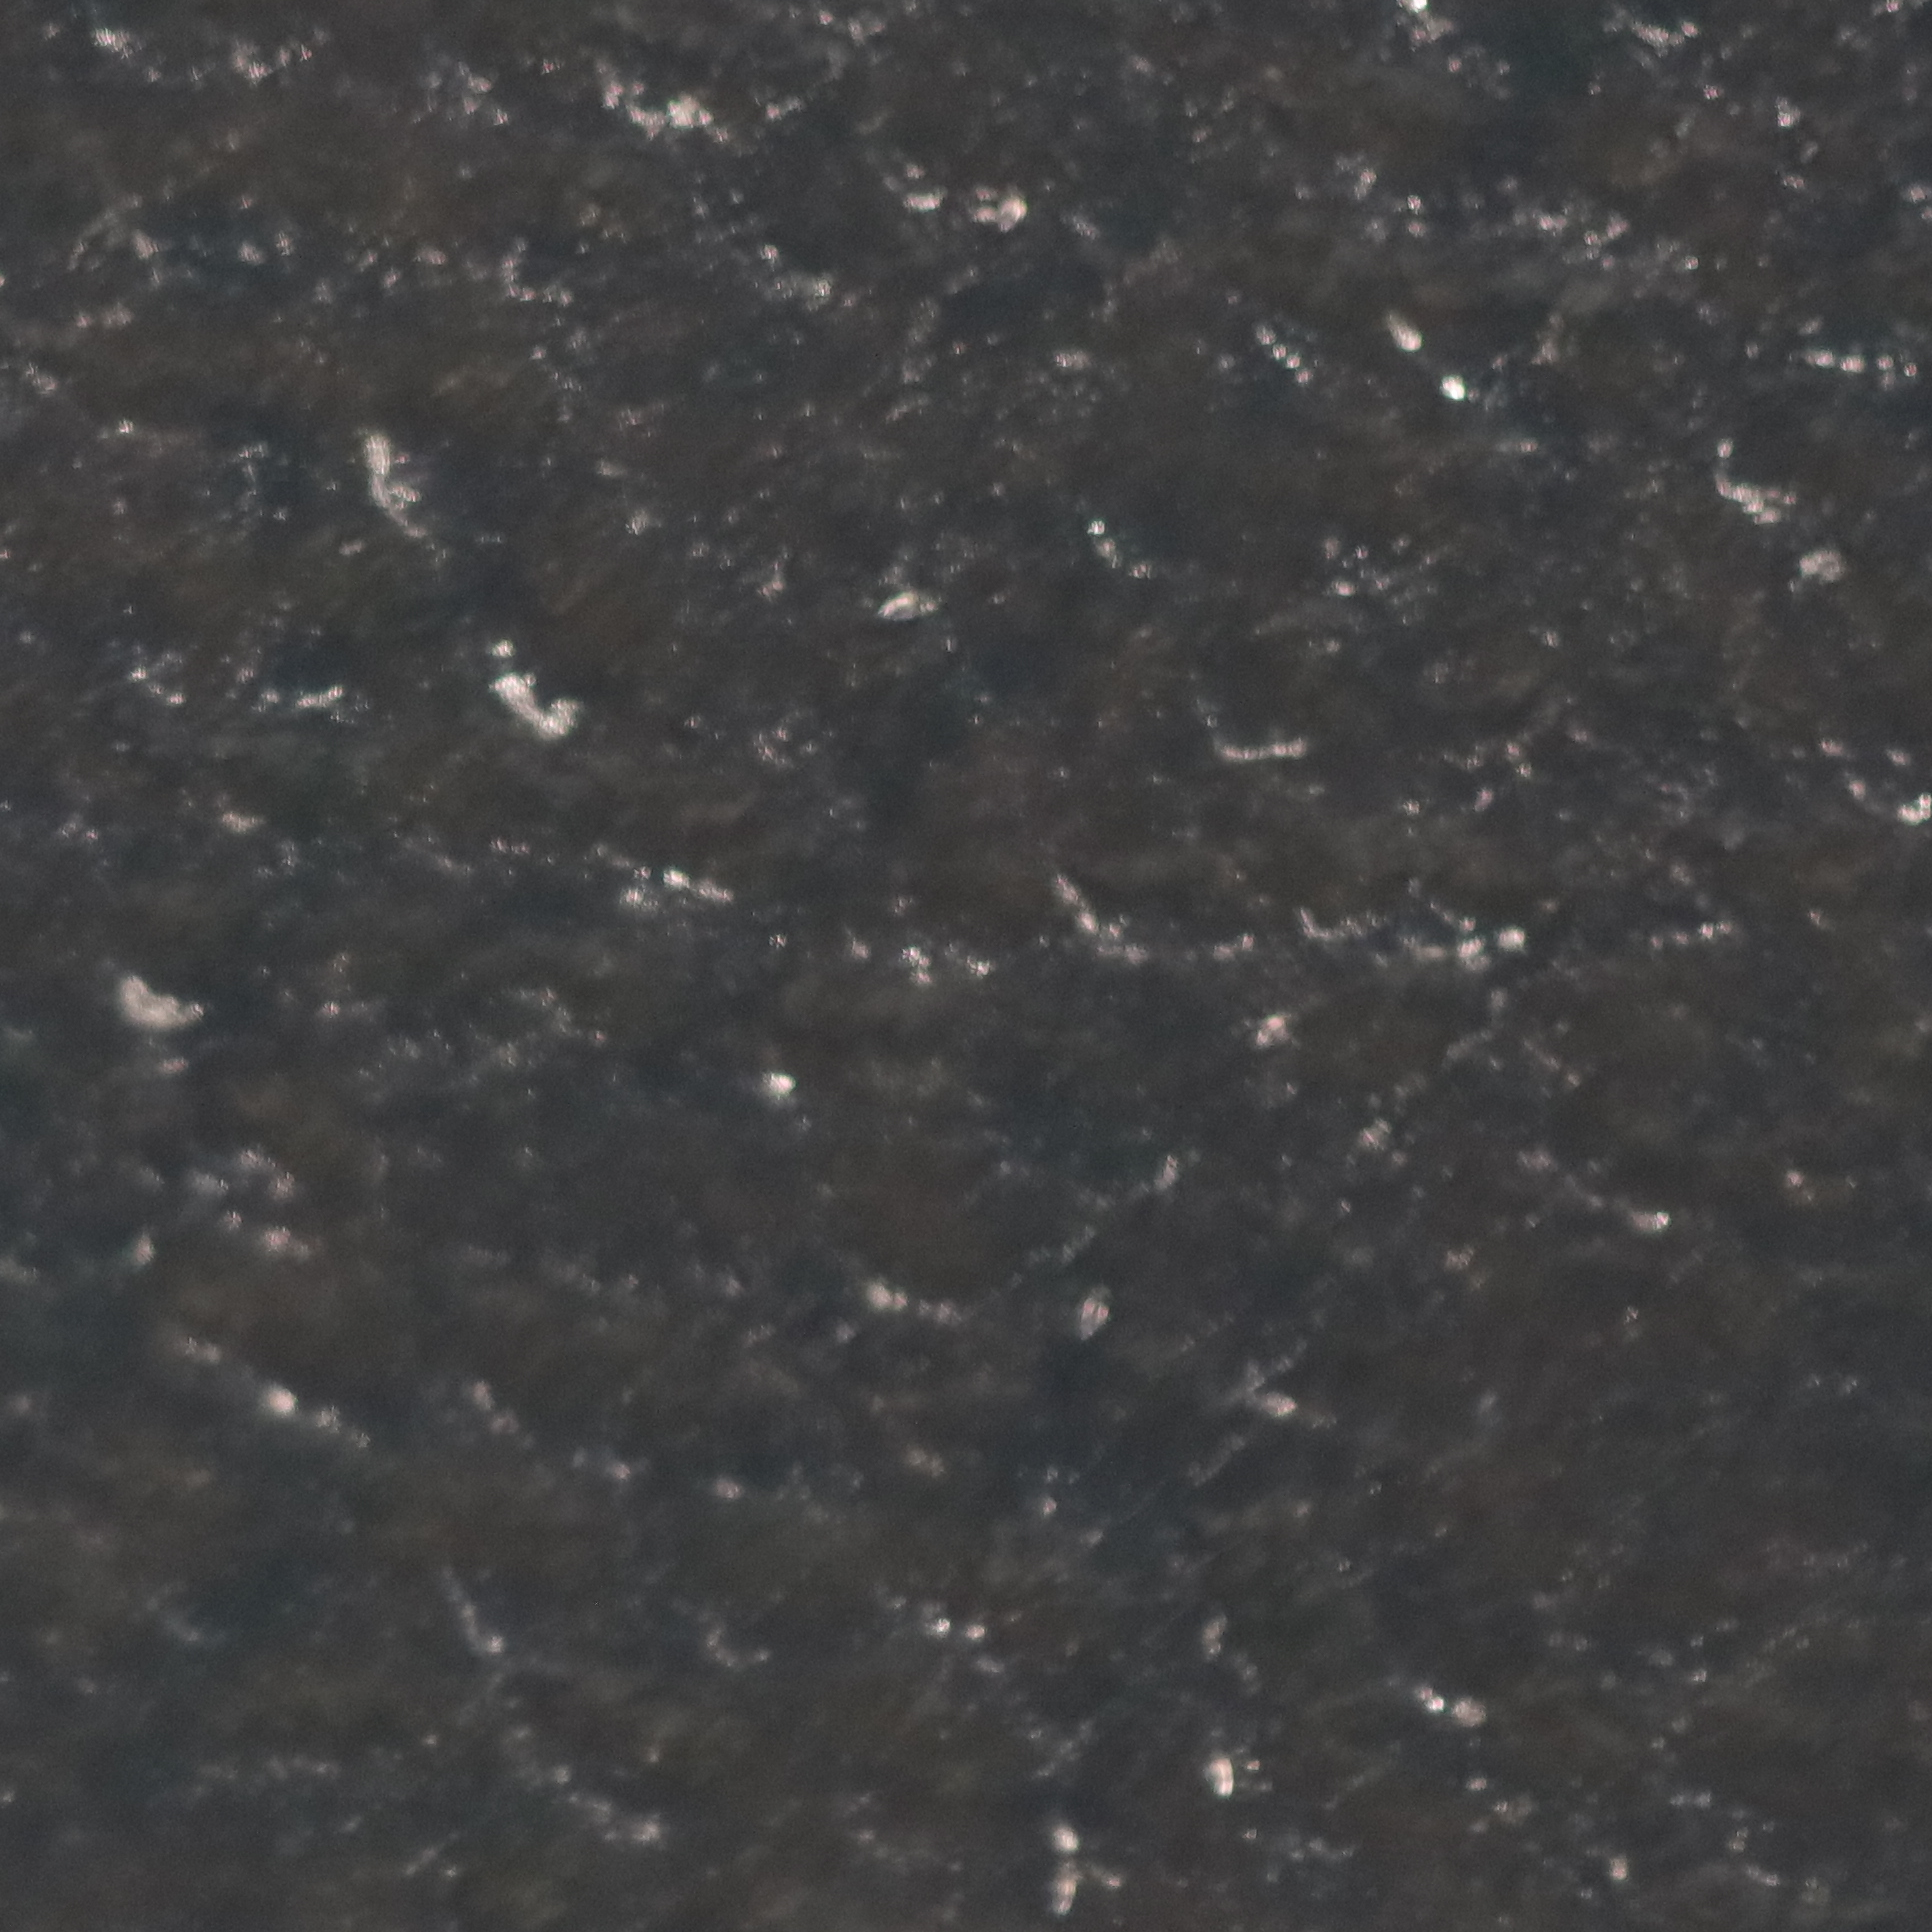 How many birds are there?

4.